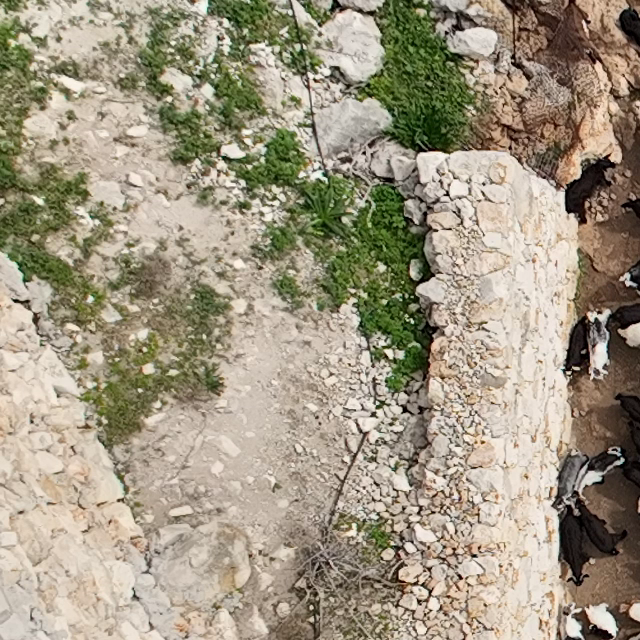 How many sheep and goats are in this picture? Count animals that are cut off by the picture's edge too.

21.